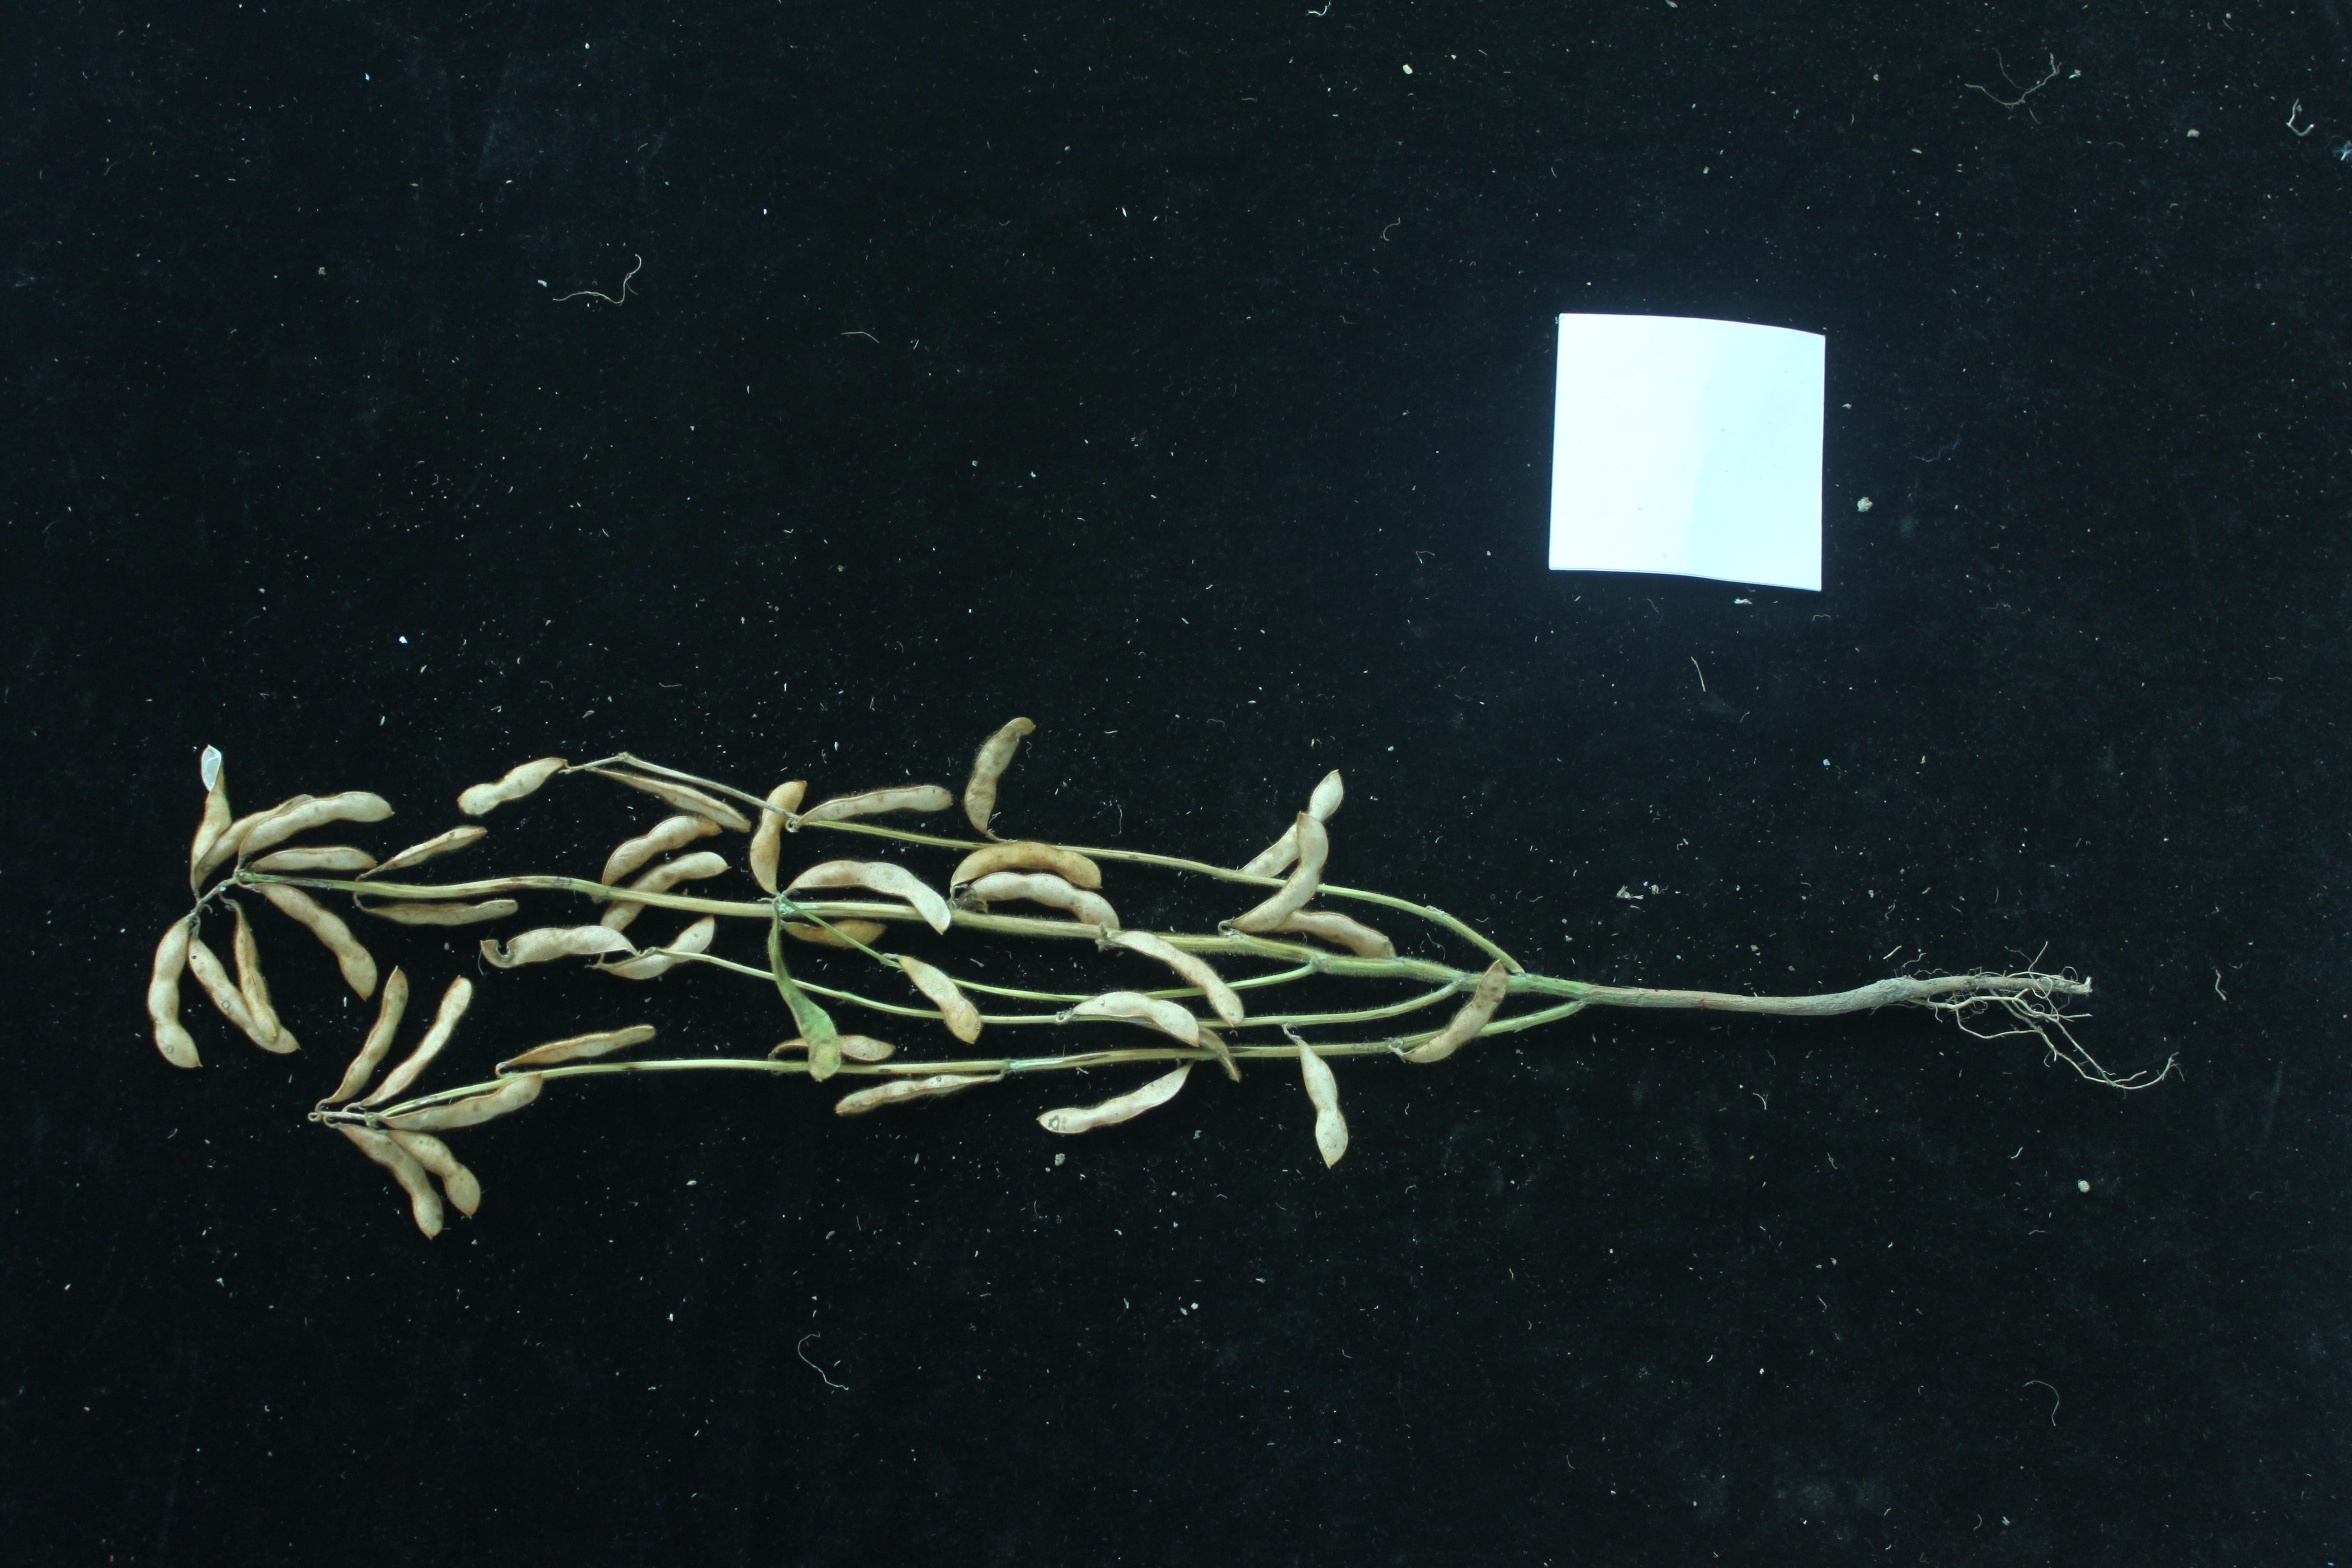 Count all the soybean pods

41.